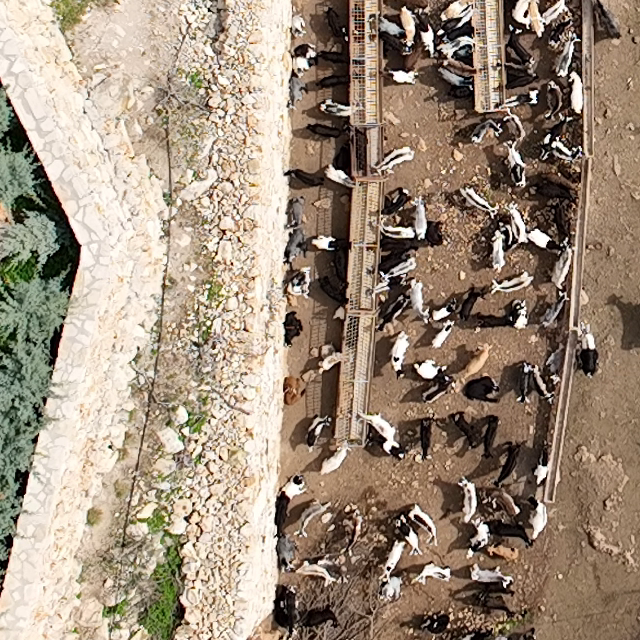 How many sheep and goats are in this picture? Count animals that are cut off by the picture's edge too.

123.